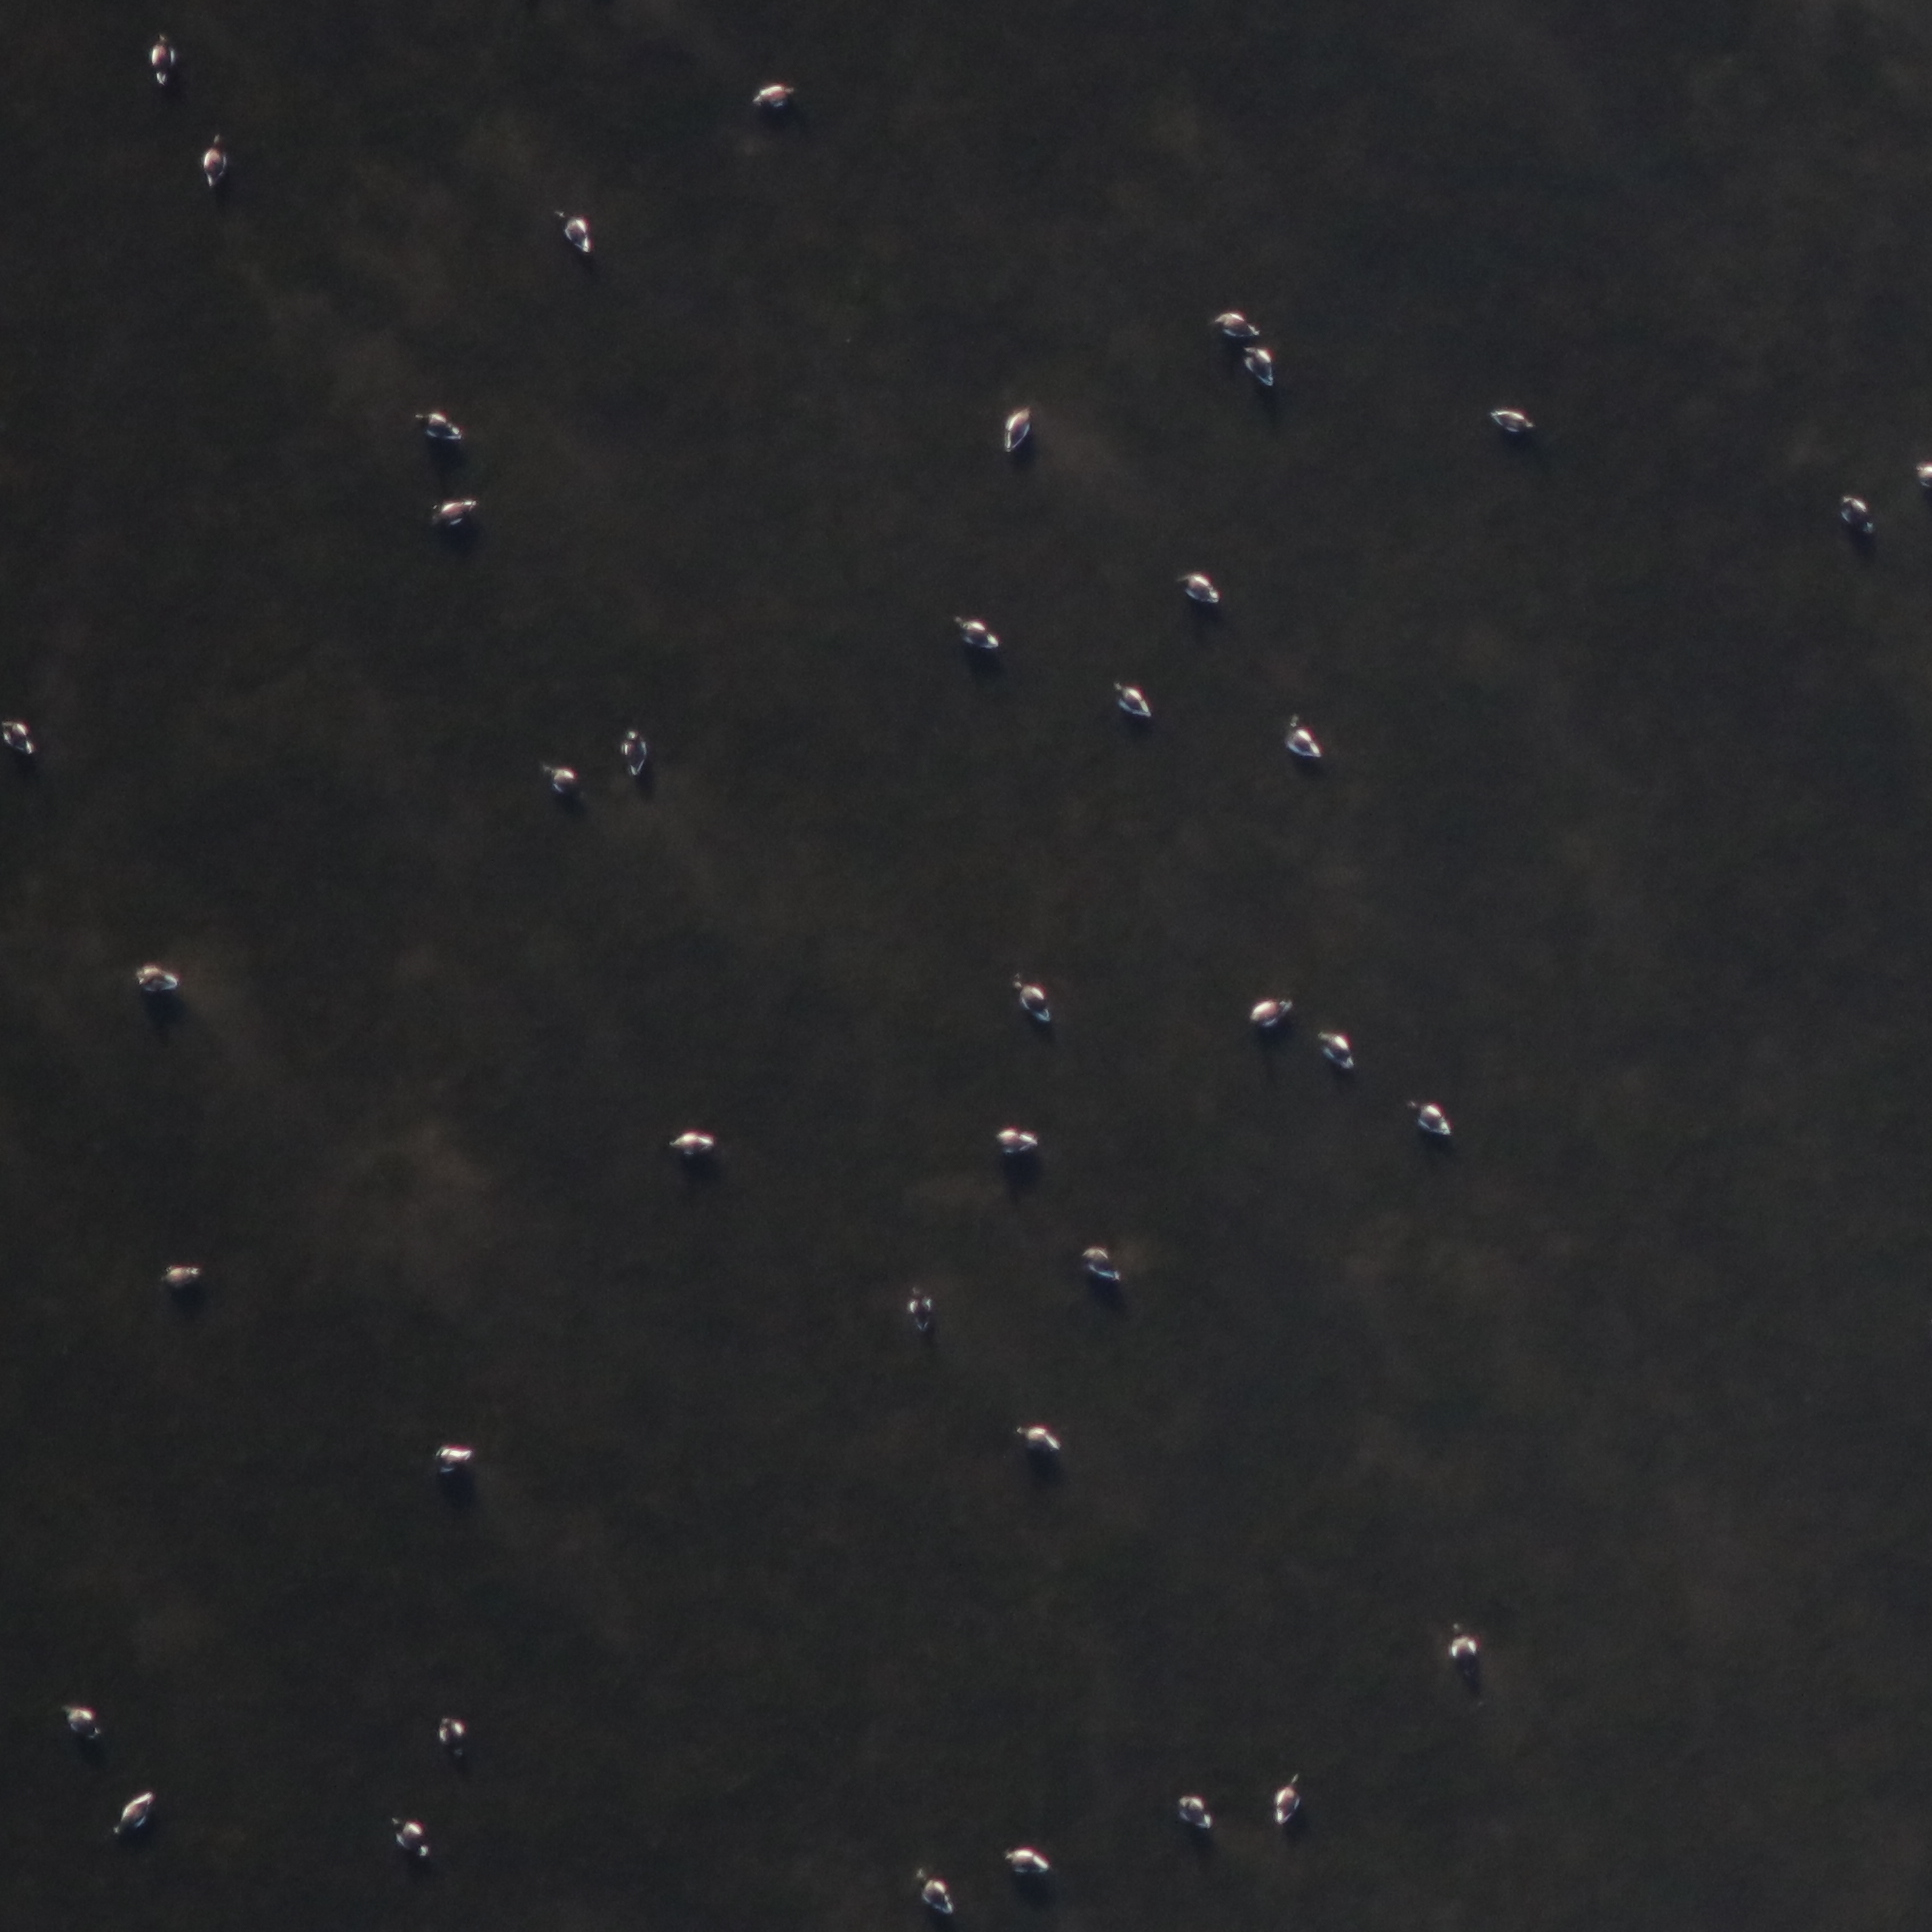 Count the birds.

39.